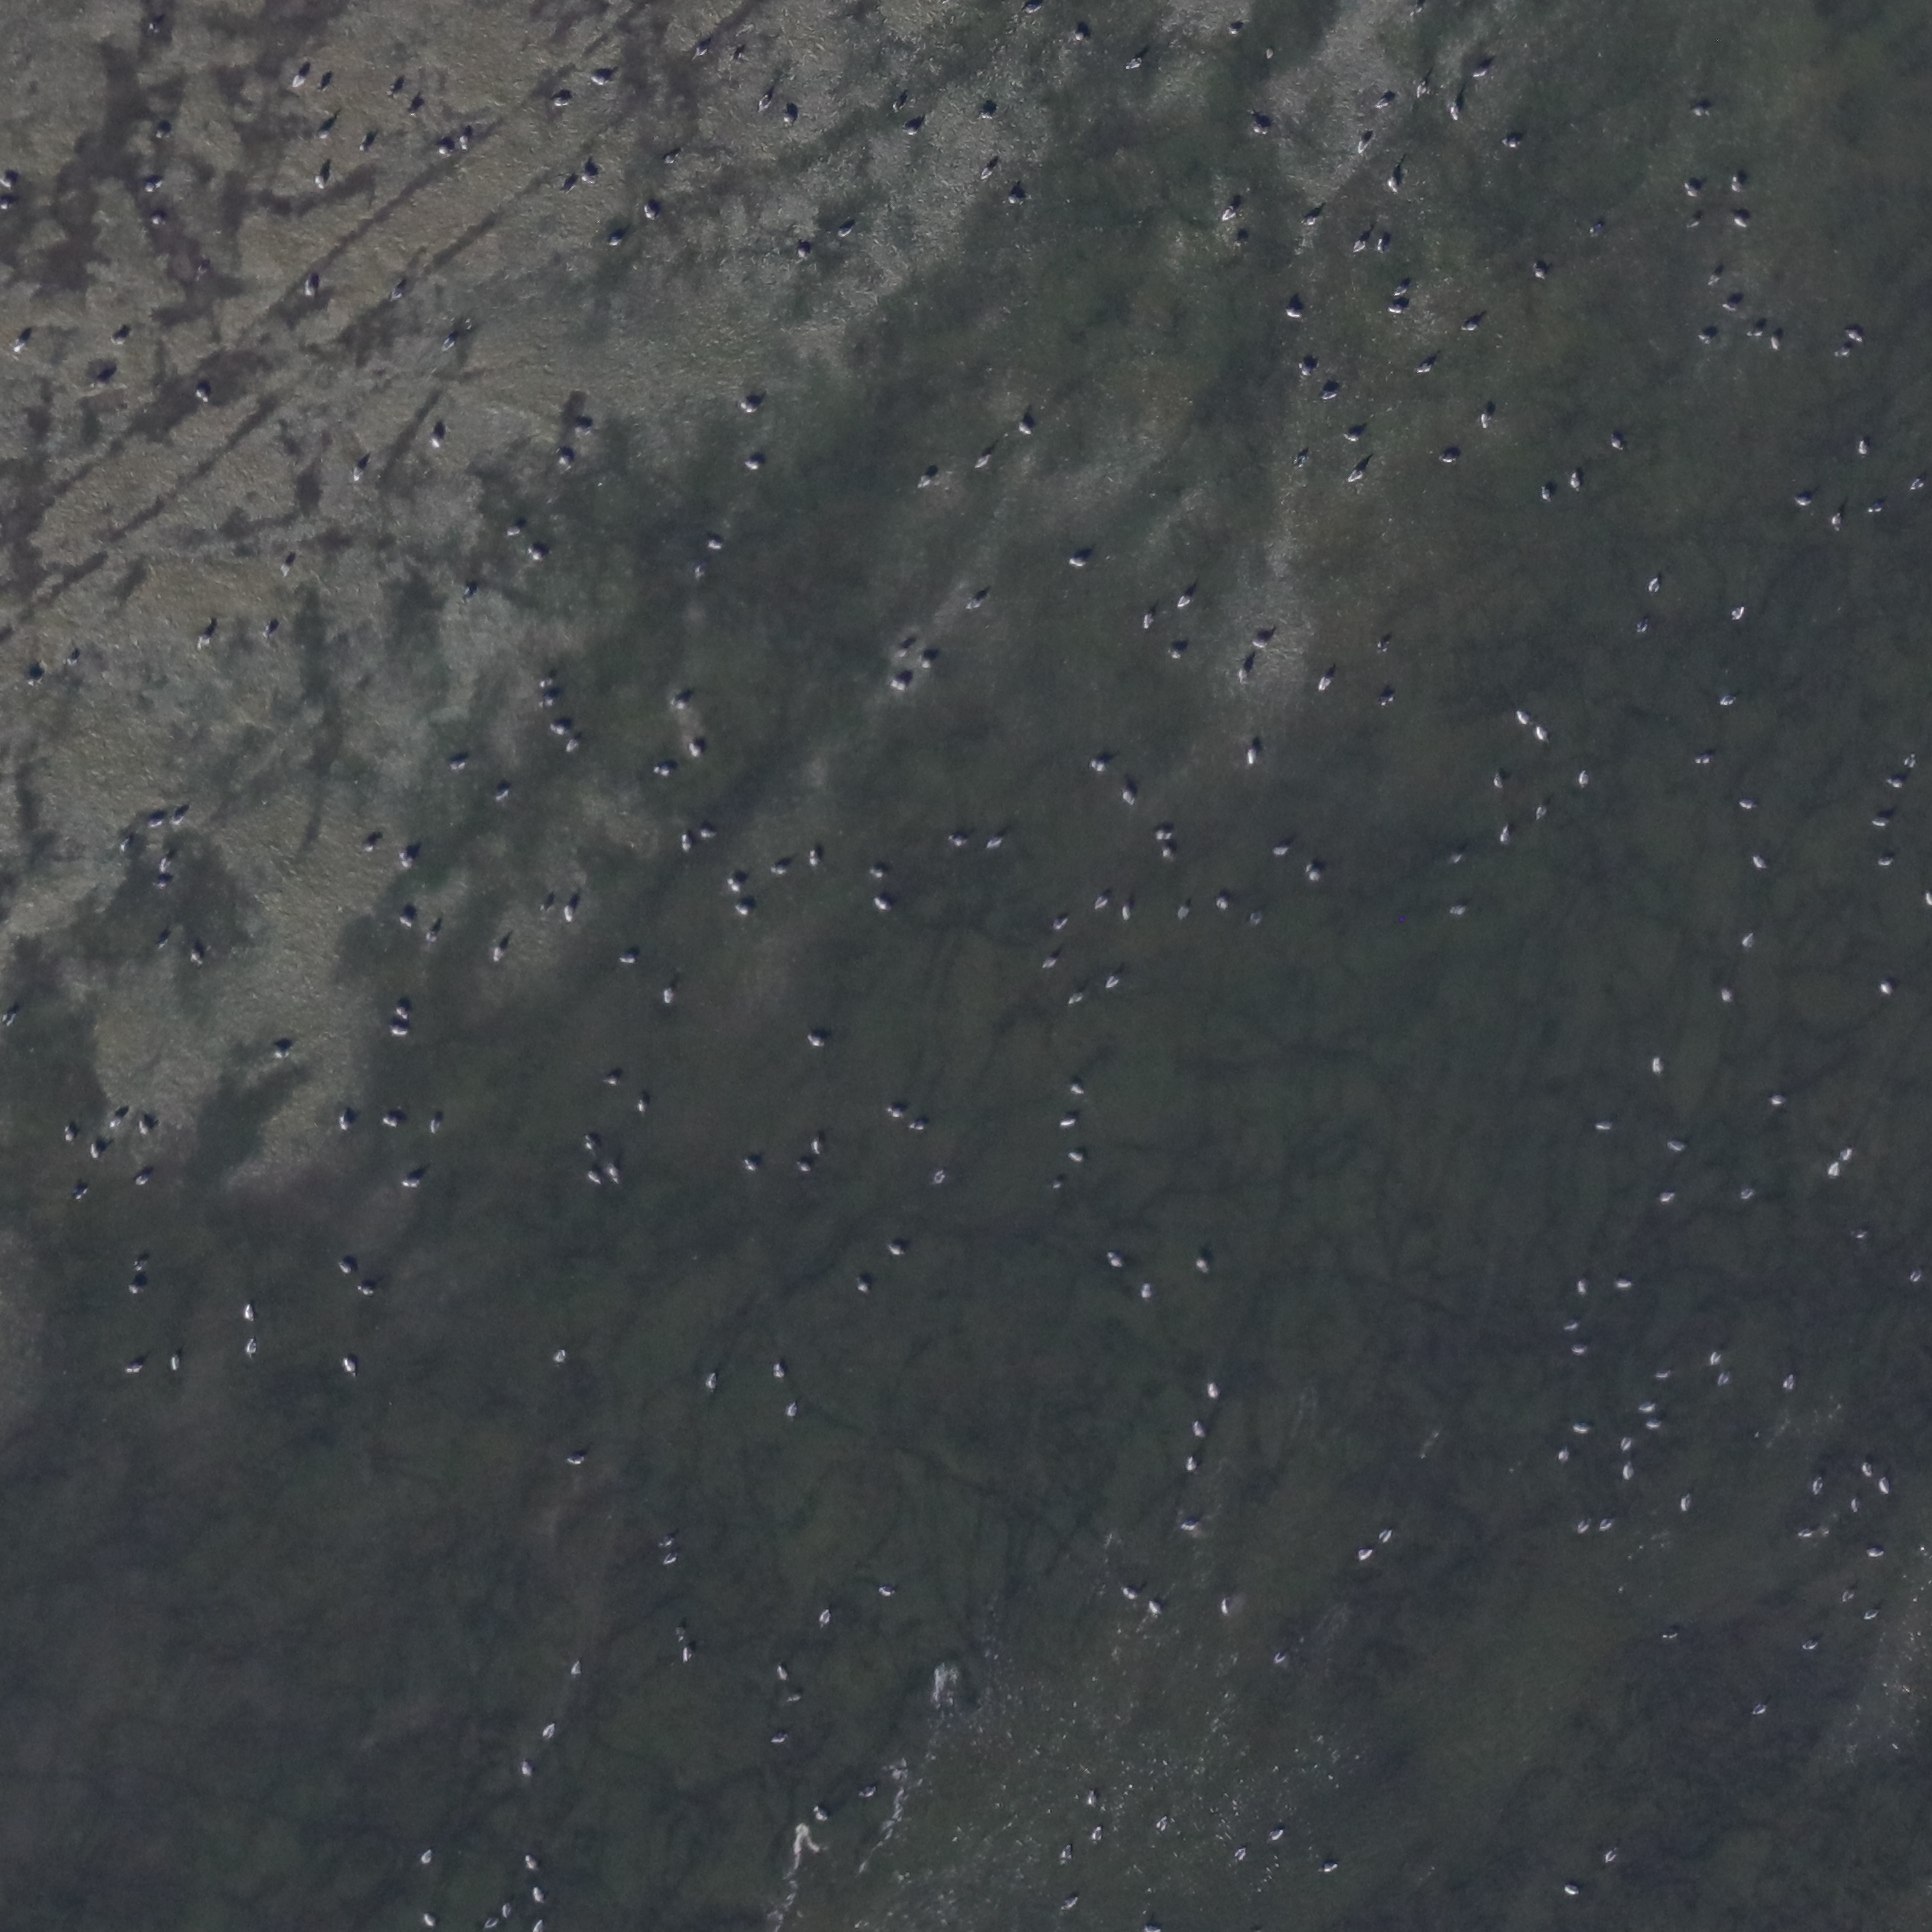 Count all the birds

330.